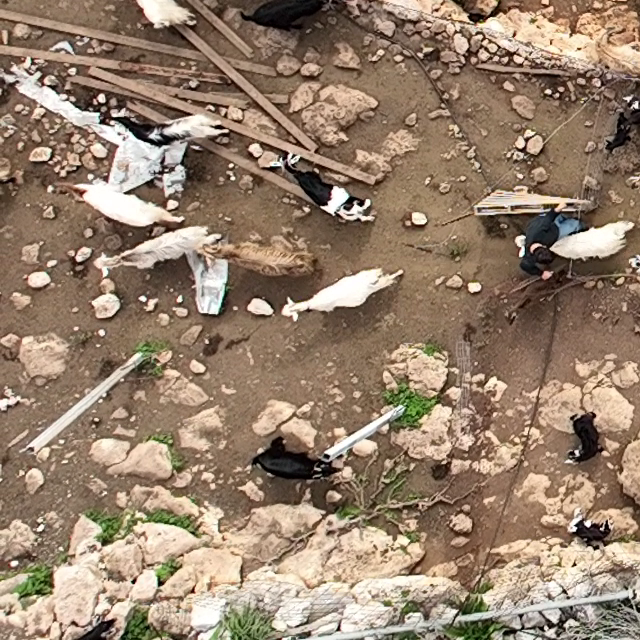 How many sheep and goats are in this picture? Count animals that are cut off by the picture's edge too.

17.